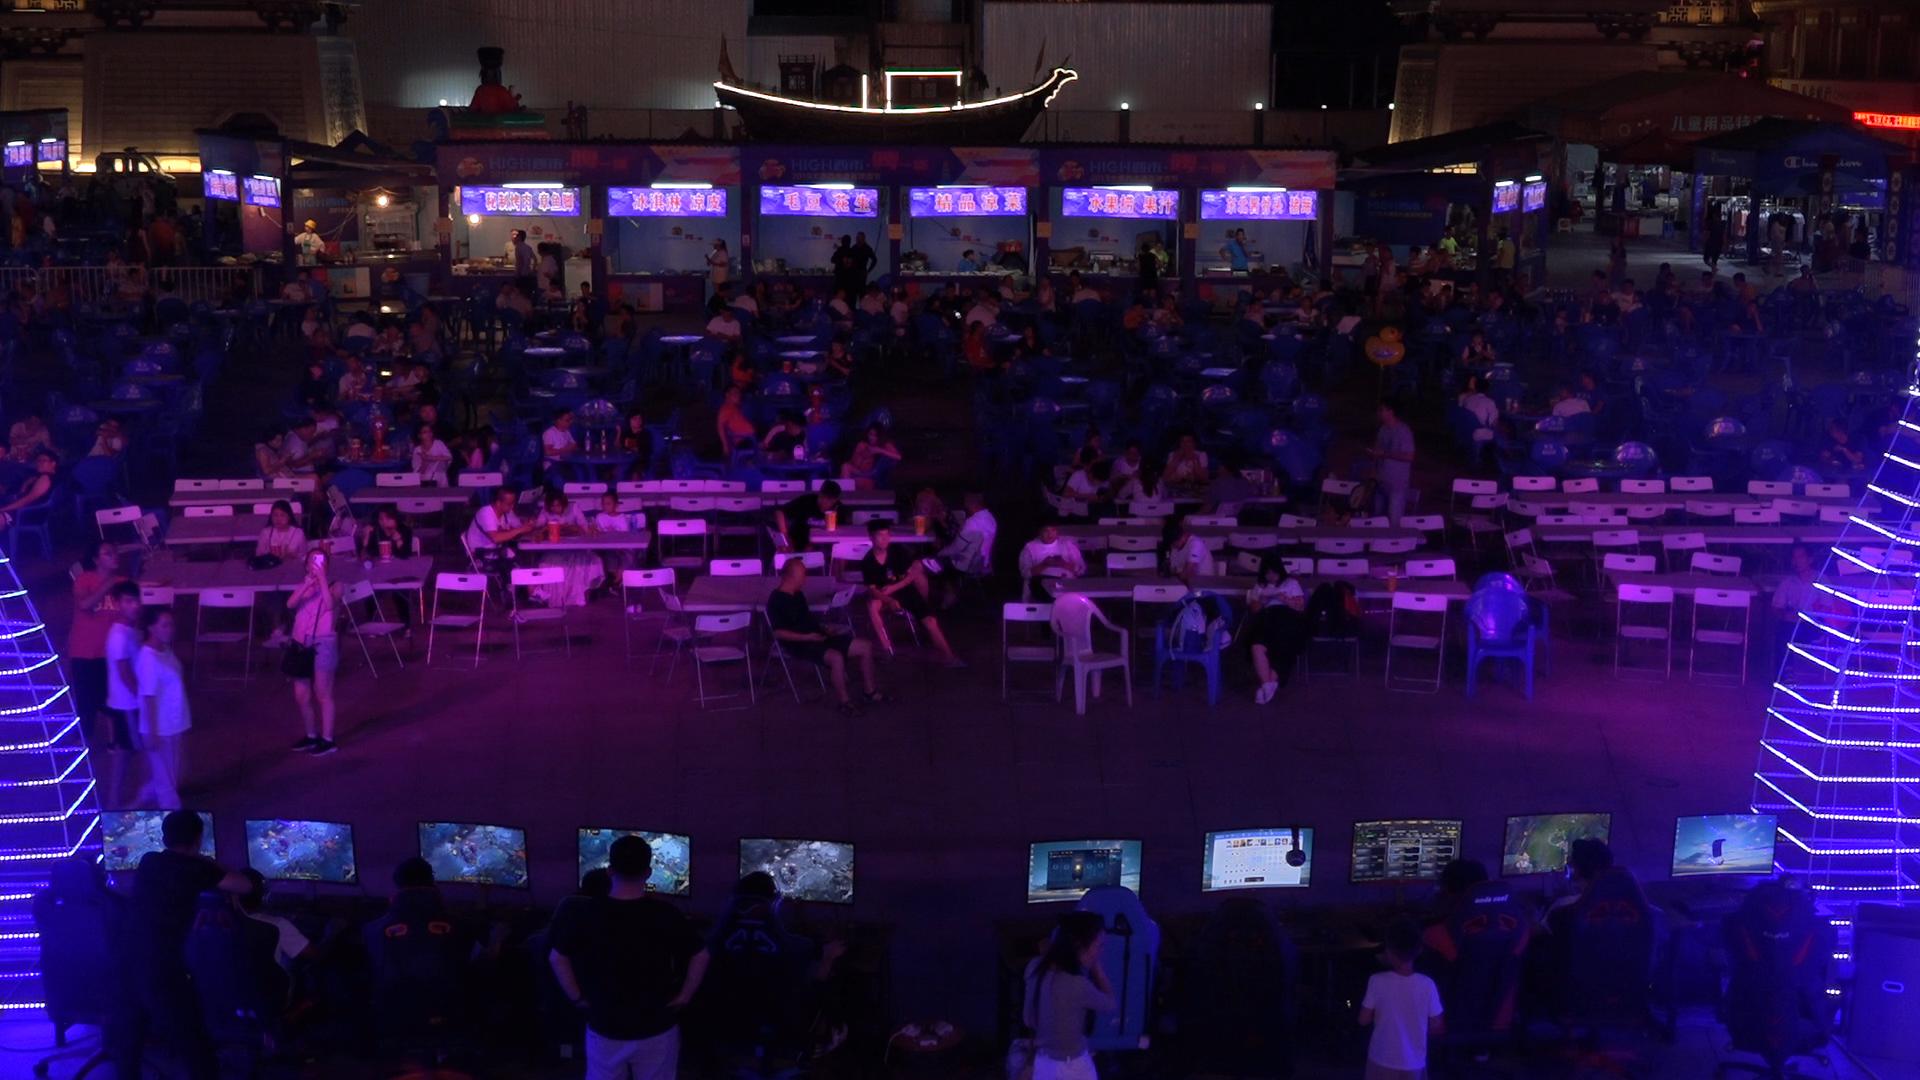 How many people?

172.